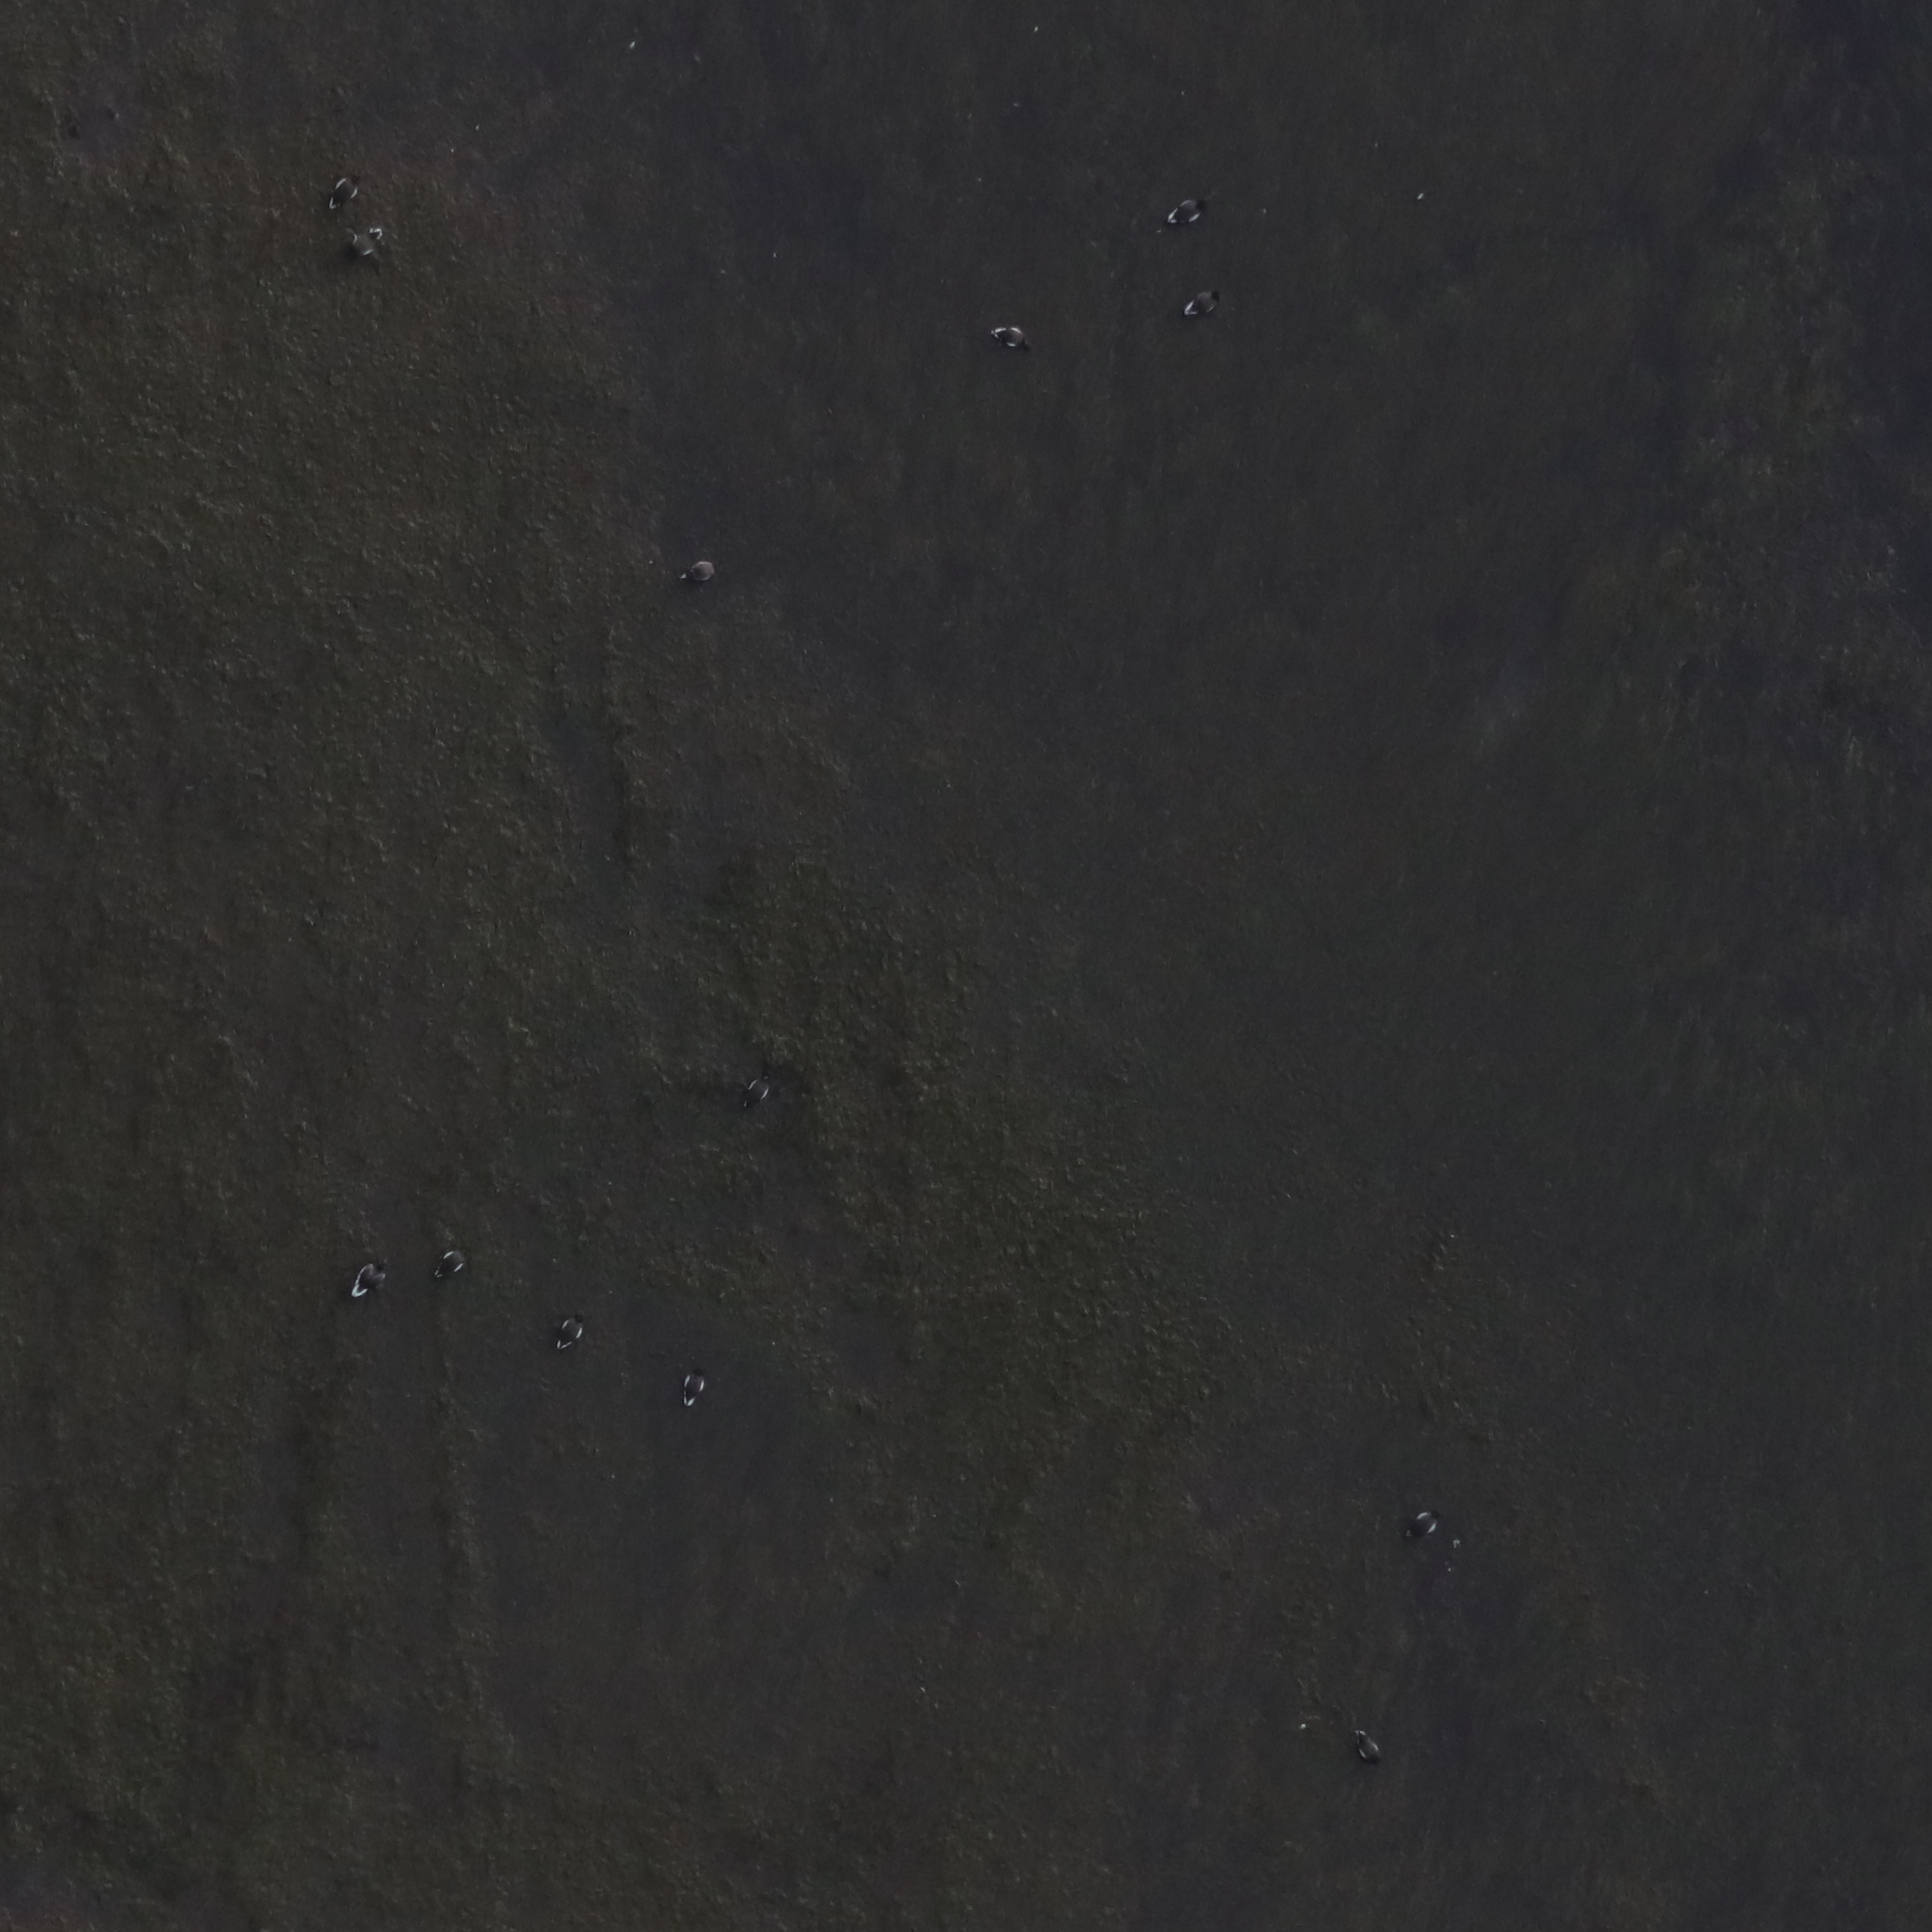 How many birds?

13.